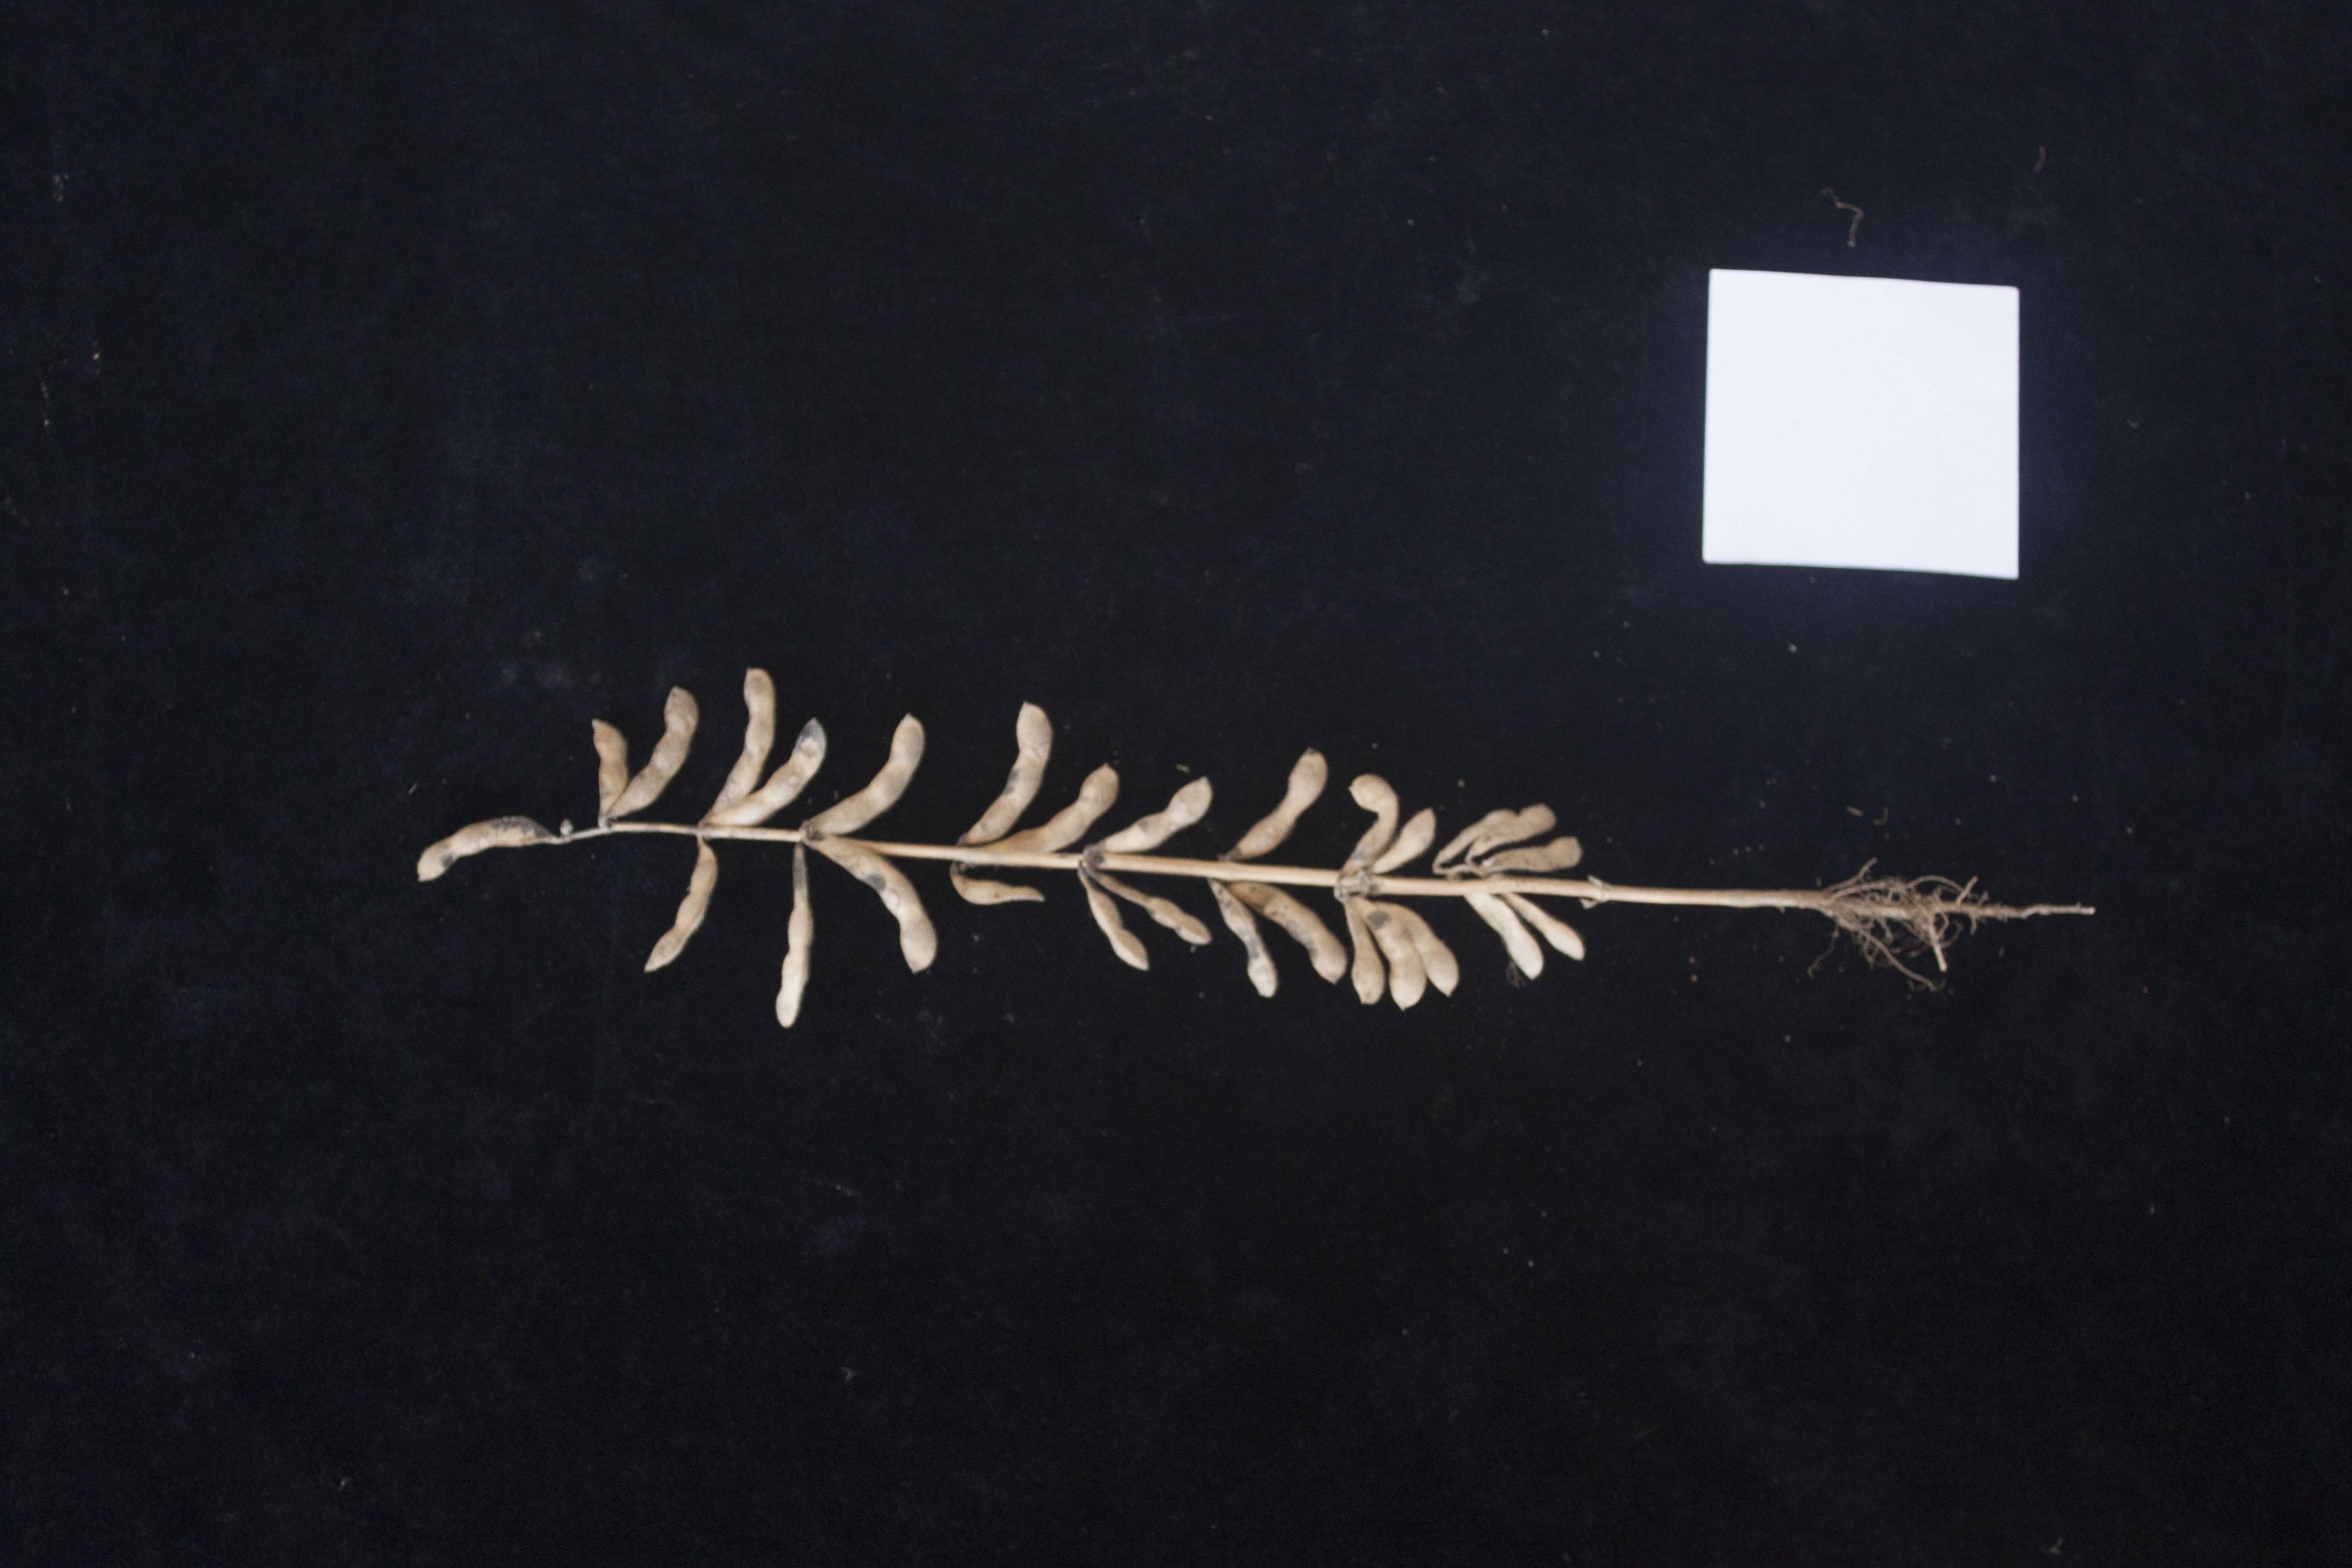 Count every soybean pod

28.